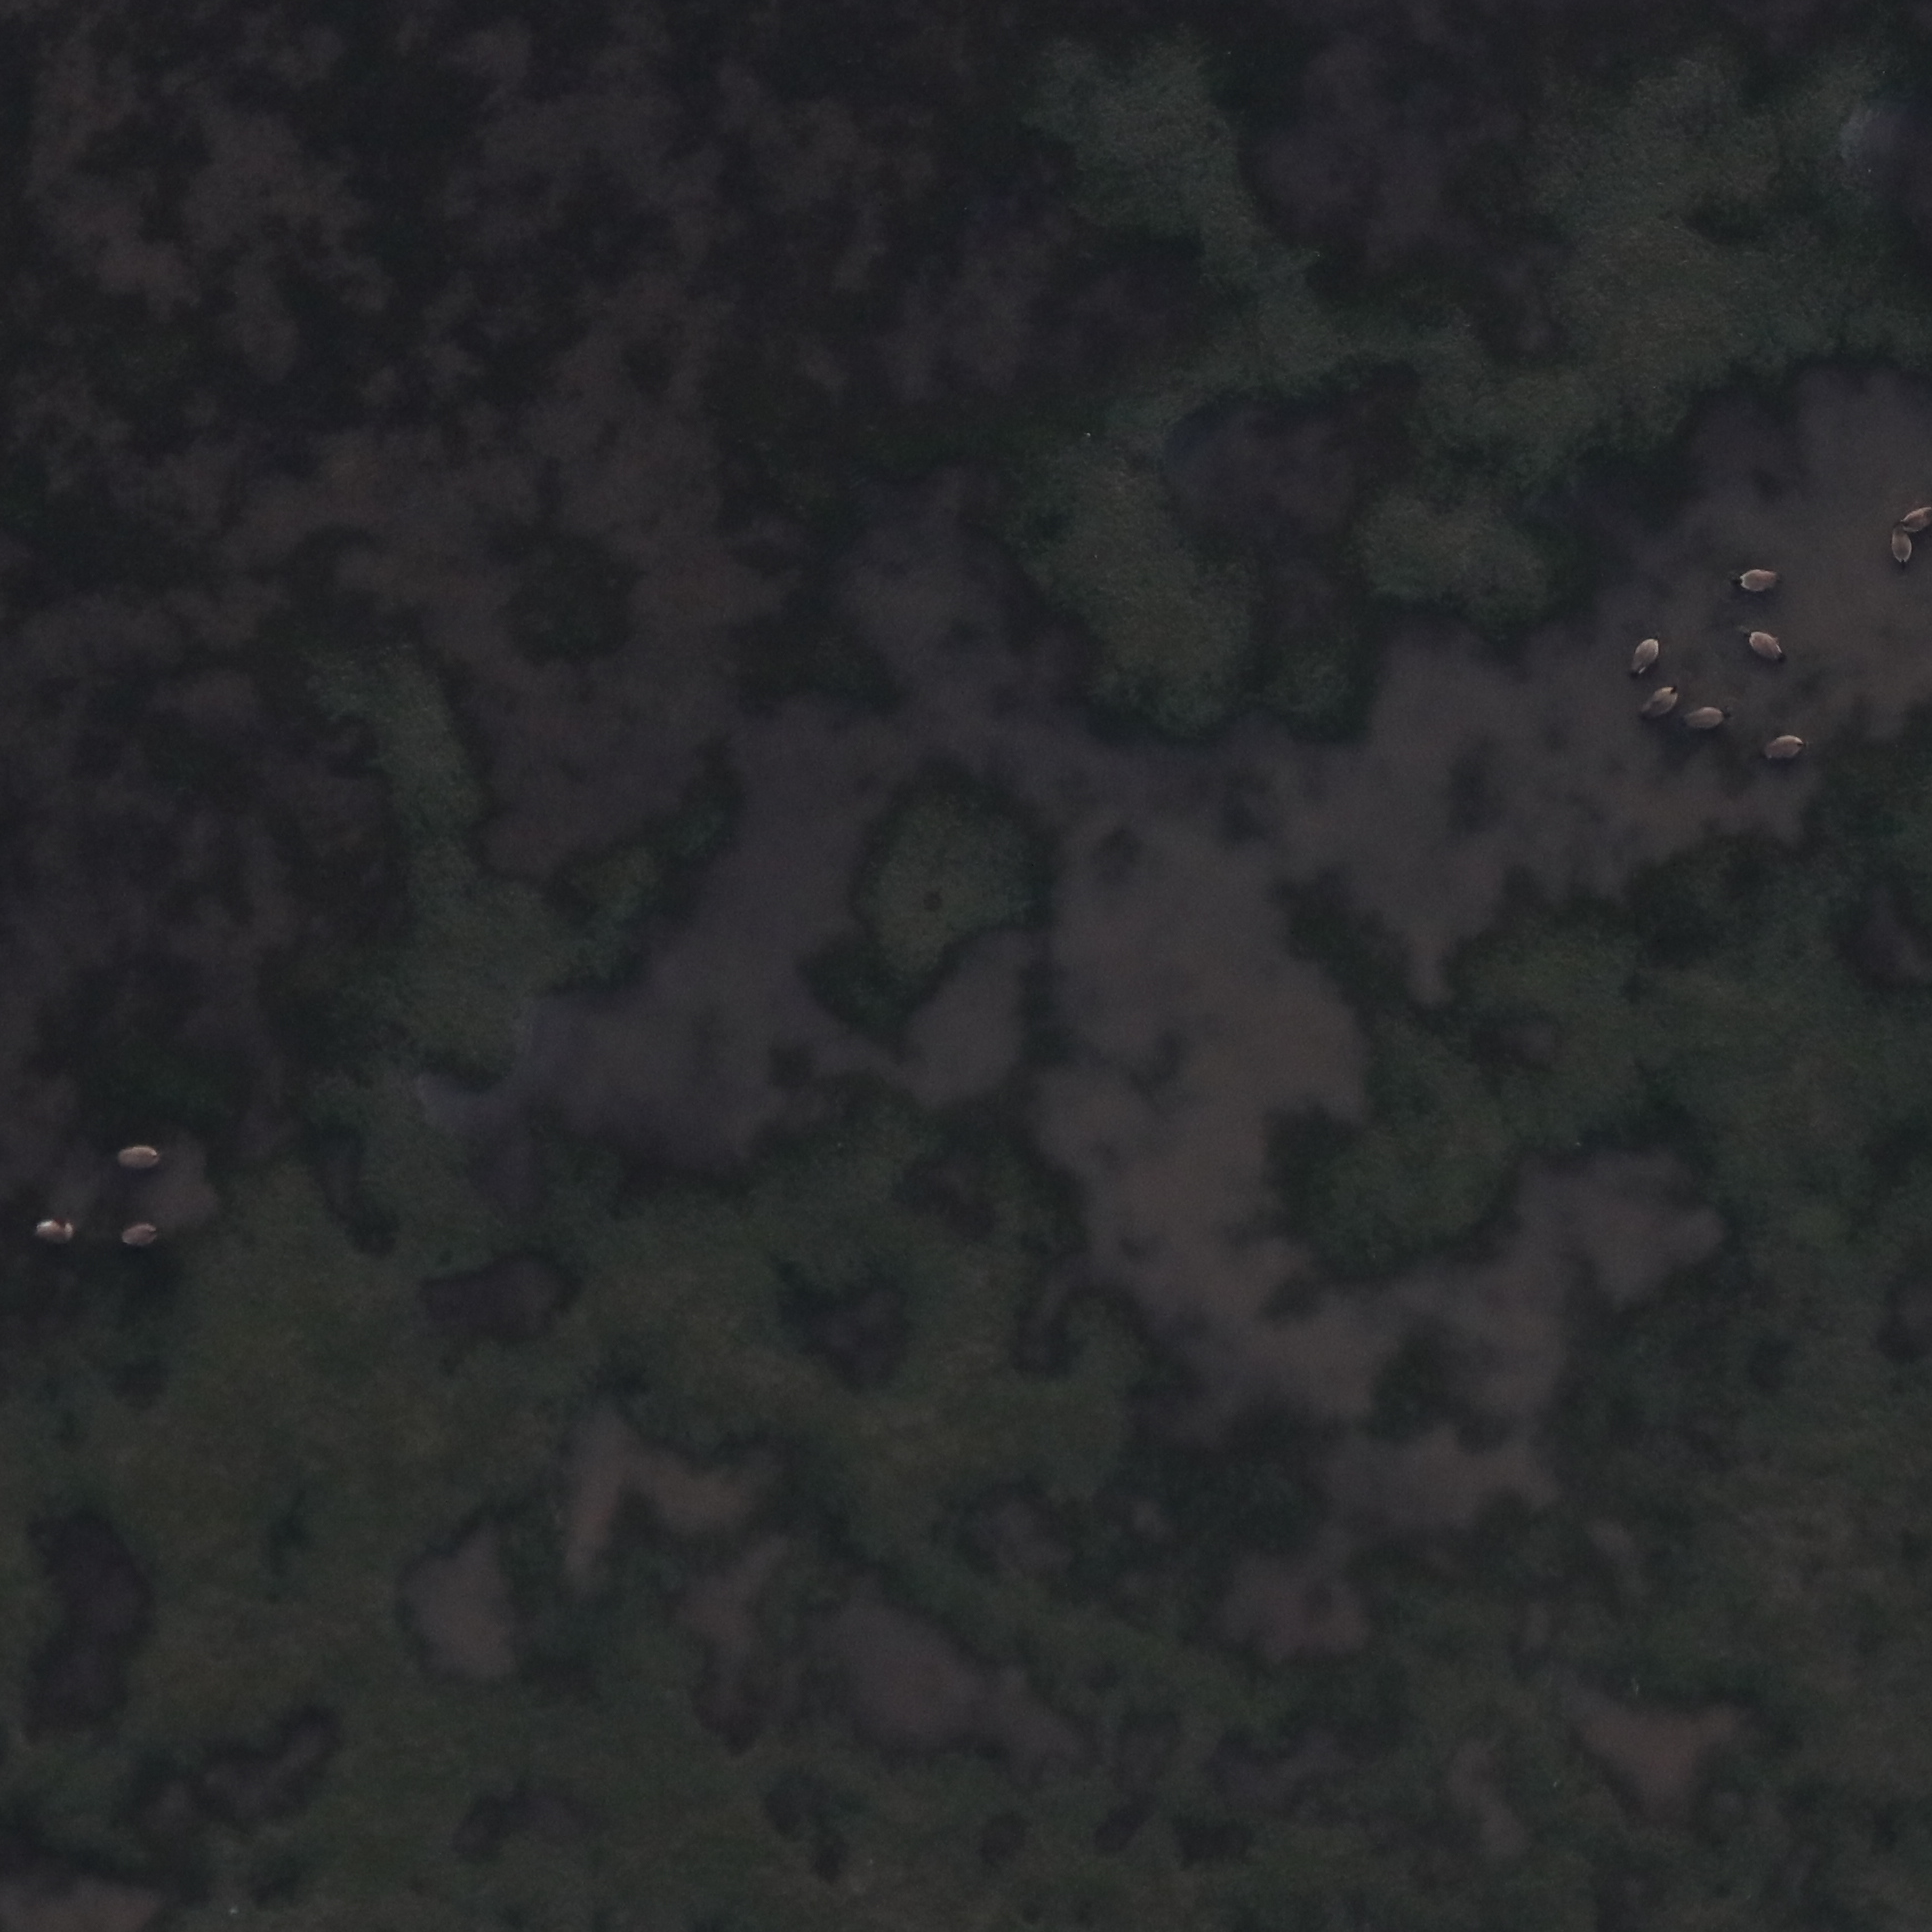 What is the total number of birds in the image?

11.